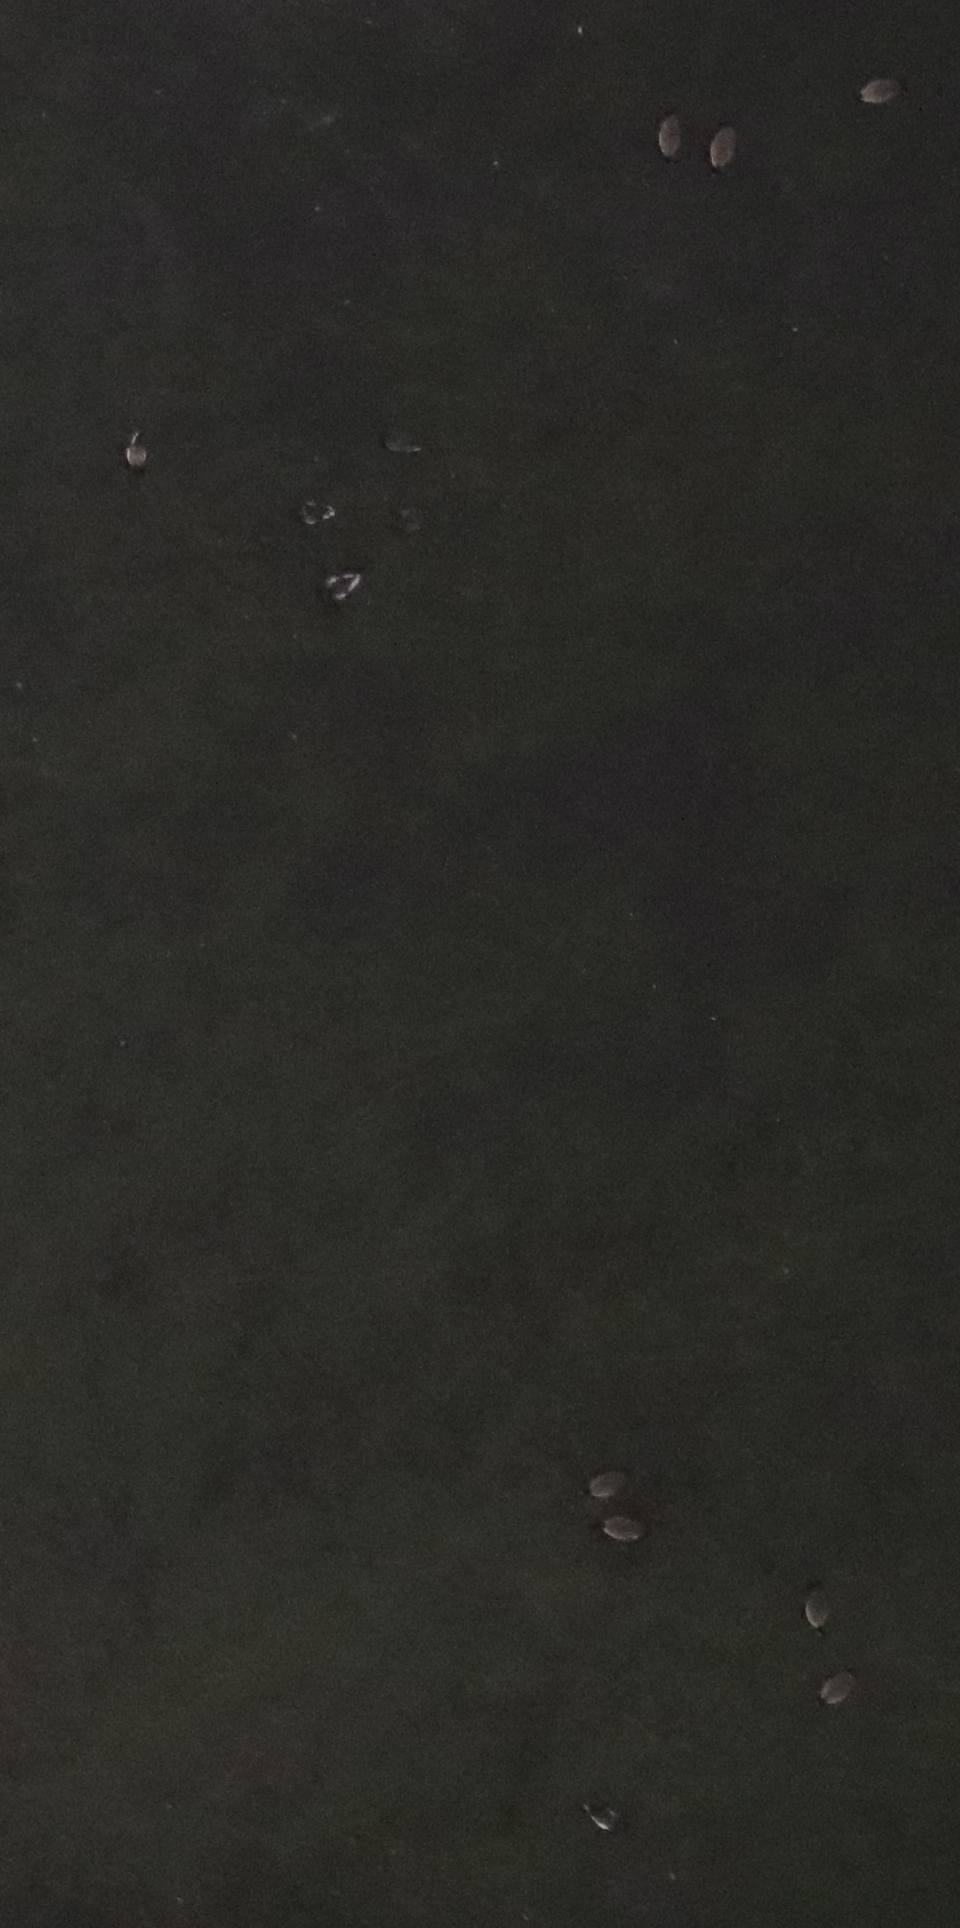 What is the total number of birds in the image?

12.